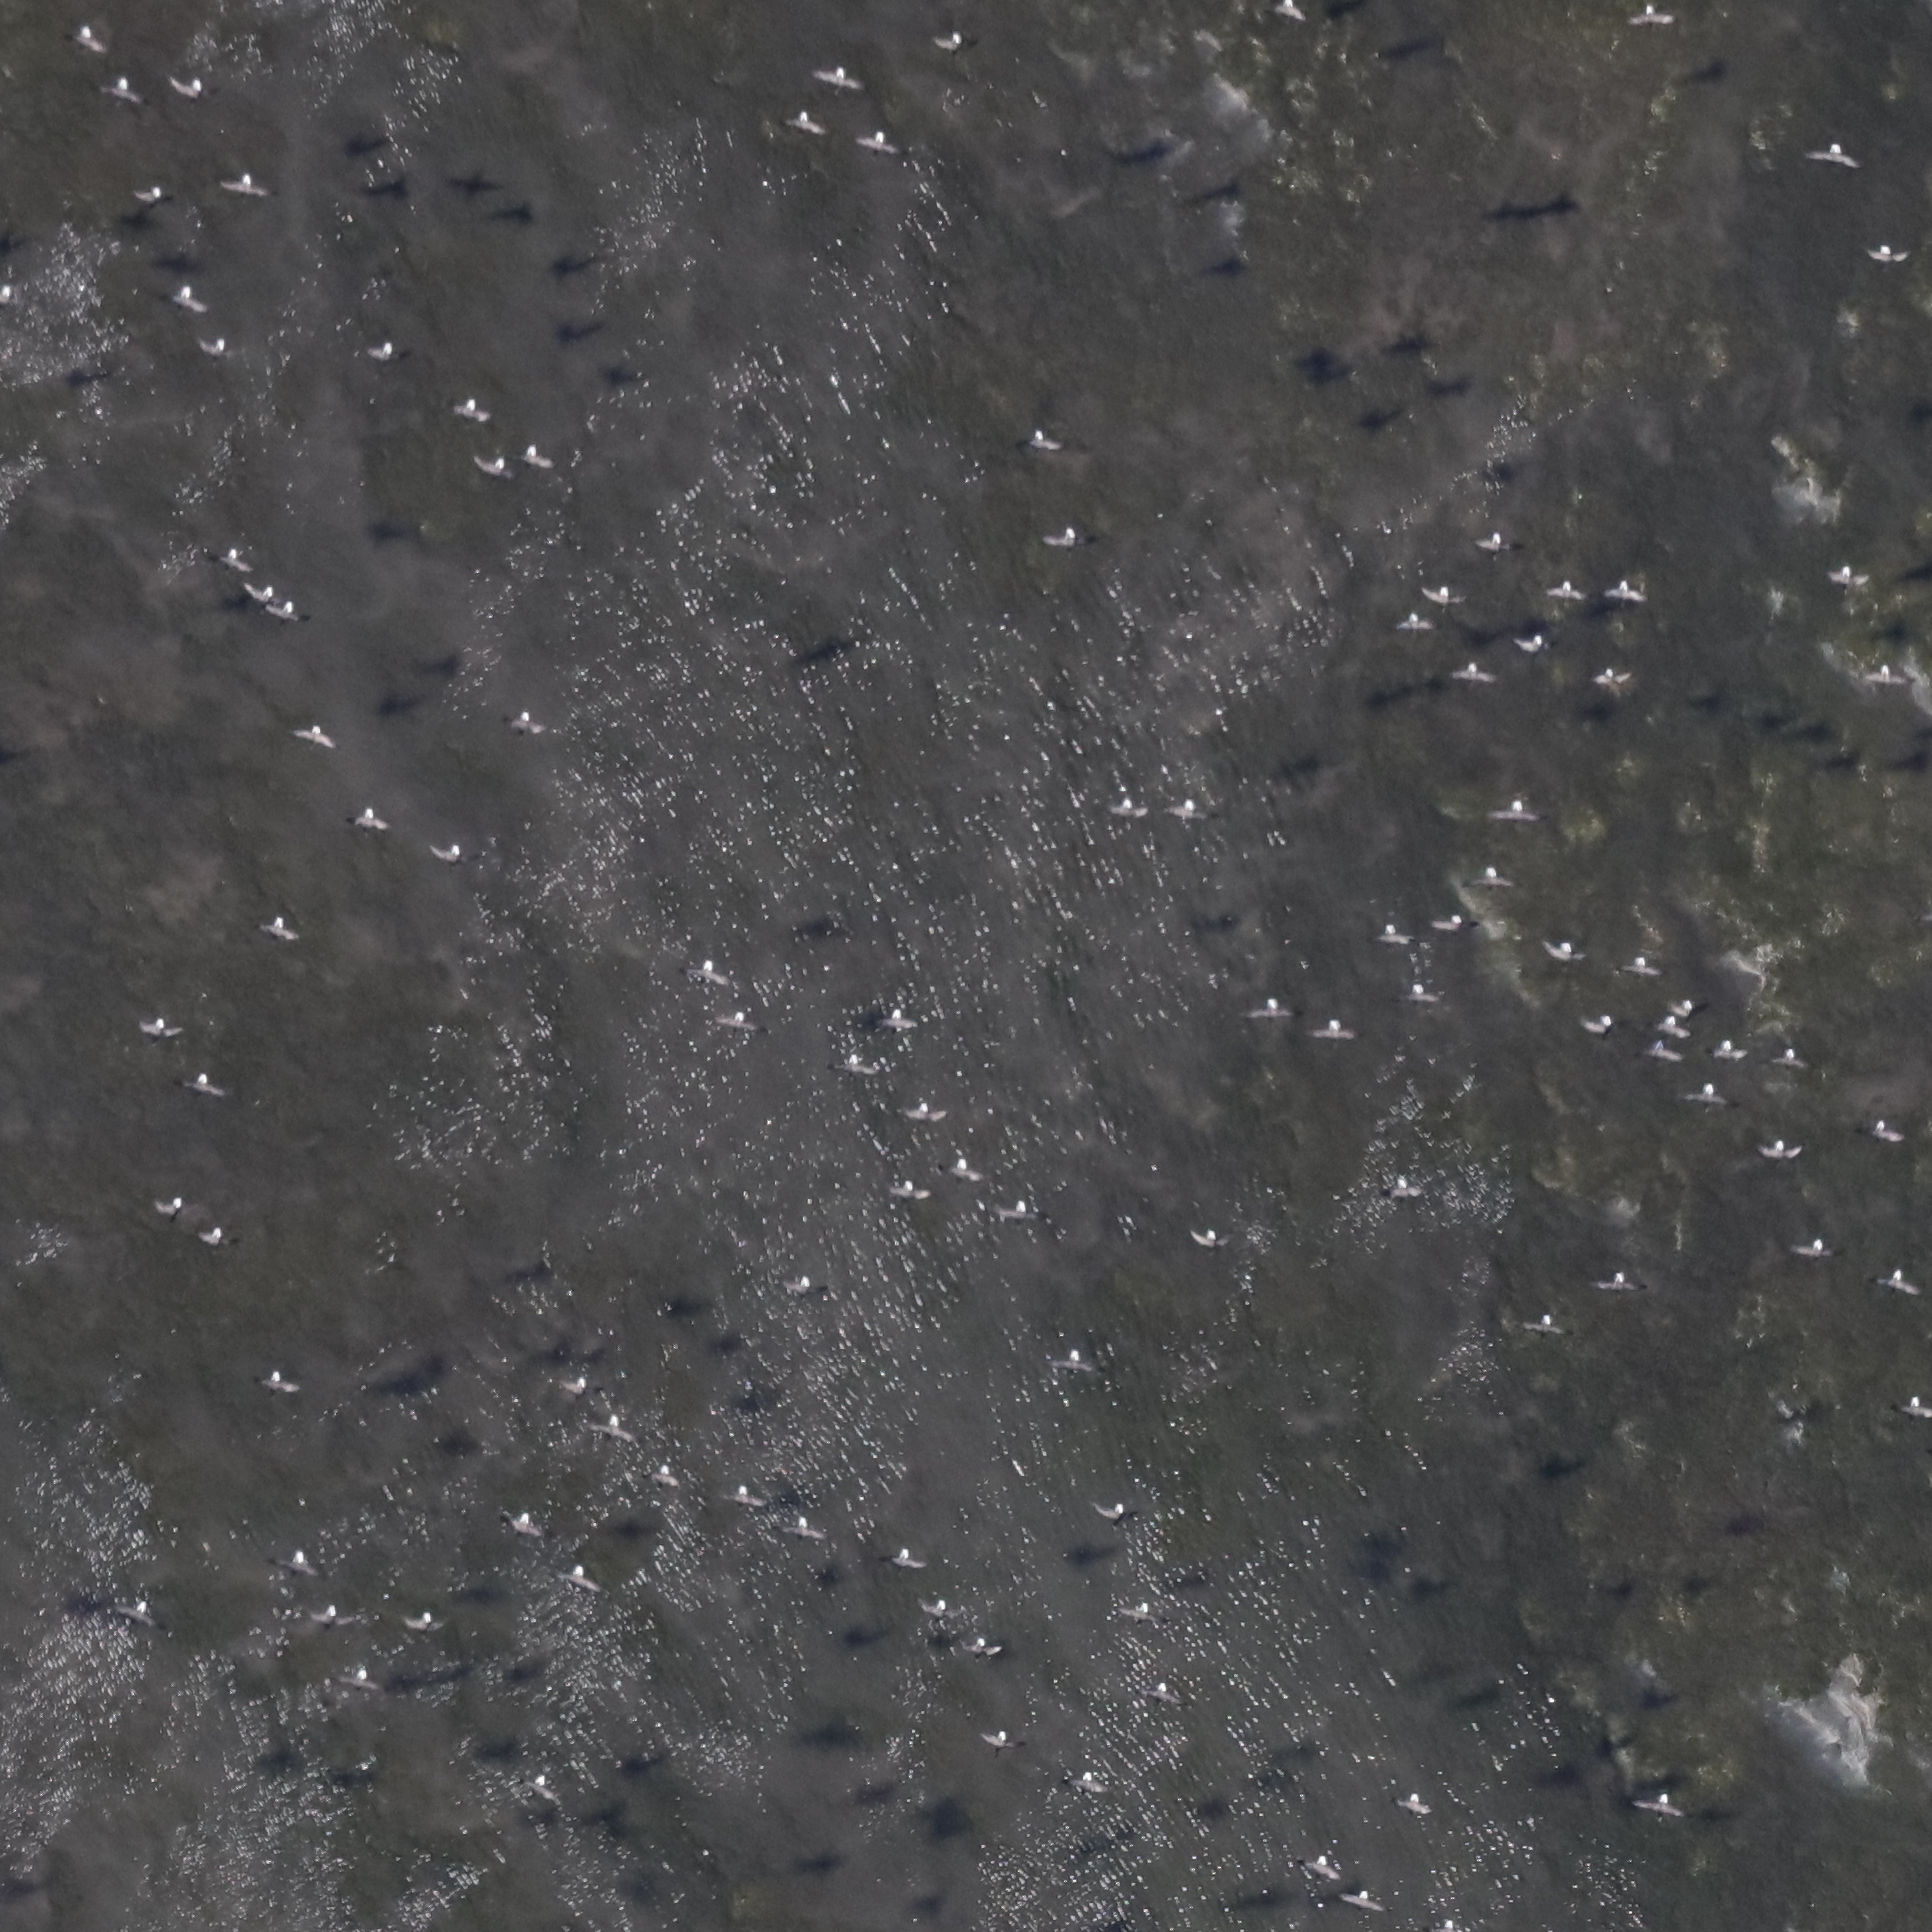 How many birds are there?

107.